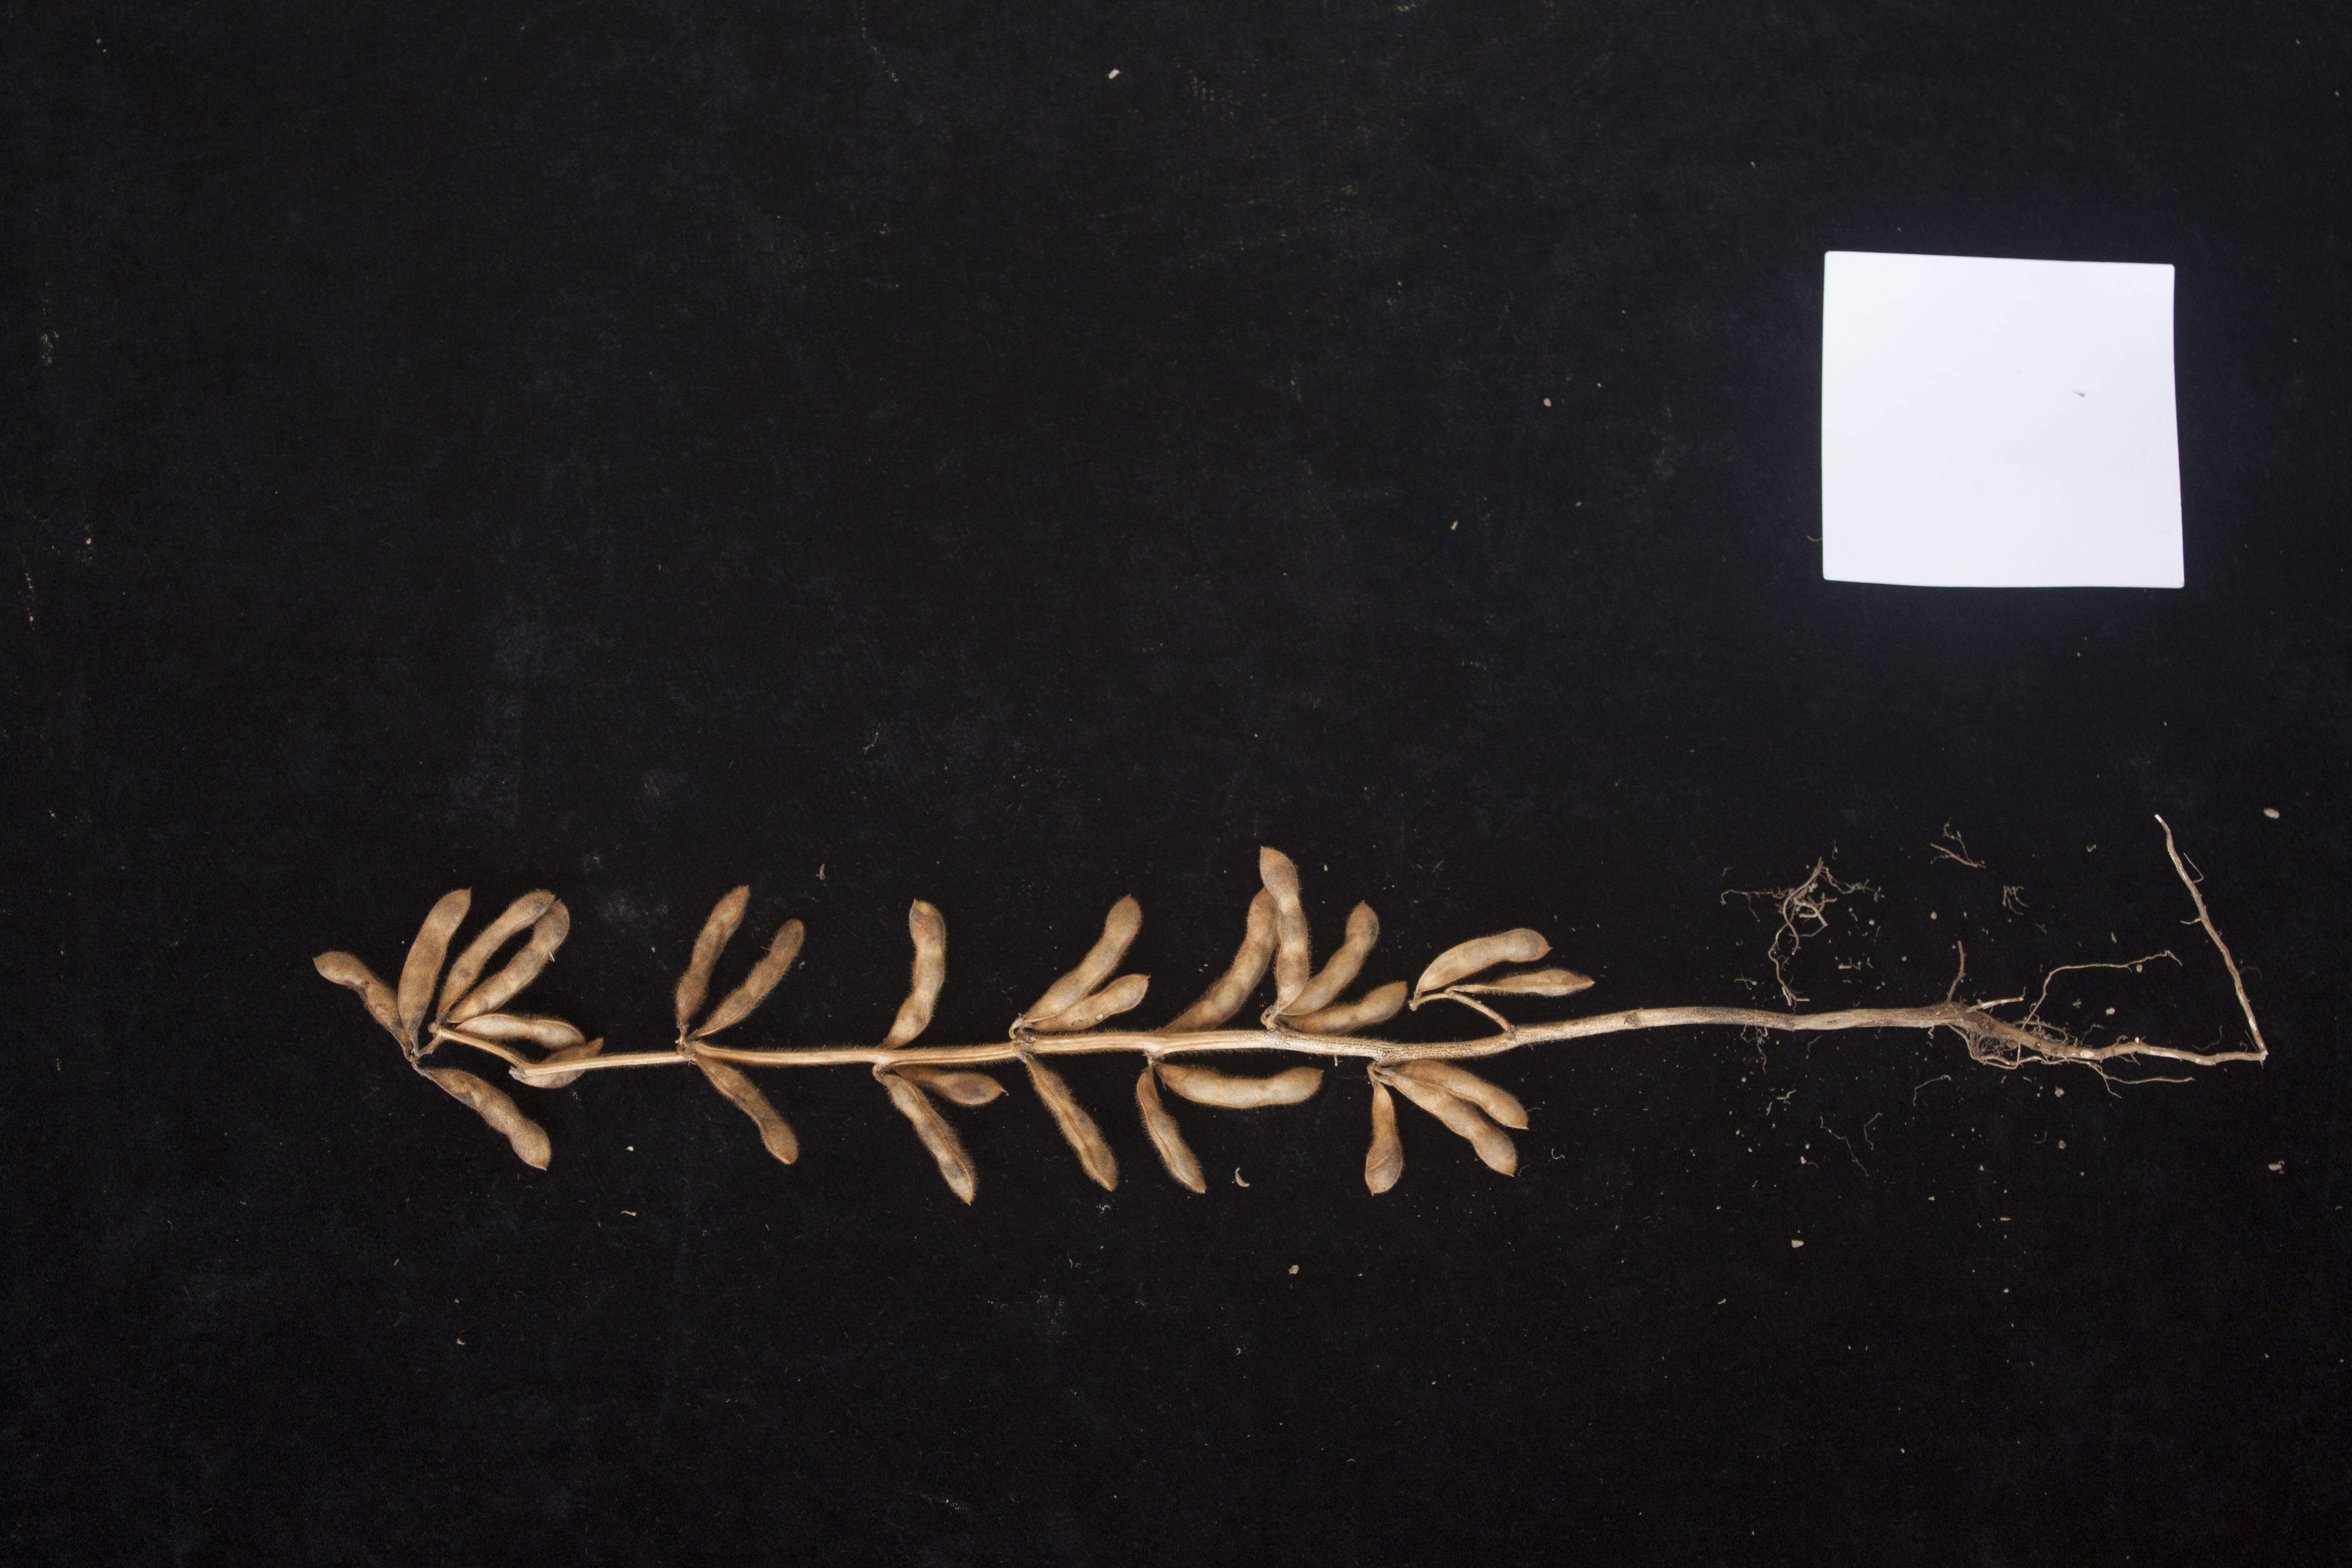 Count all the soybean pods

27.